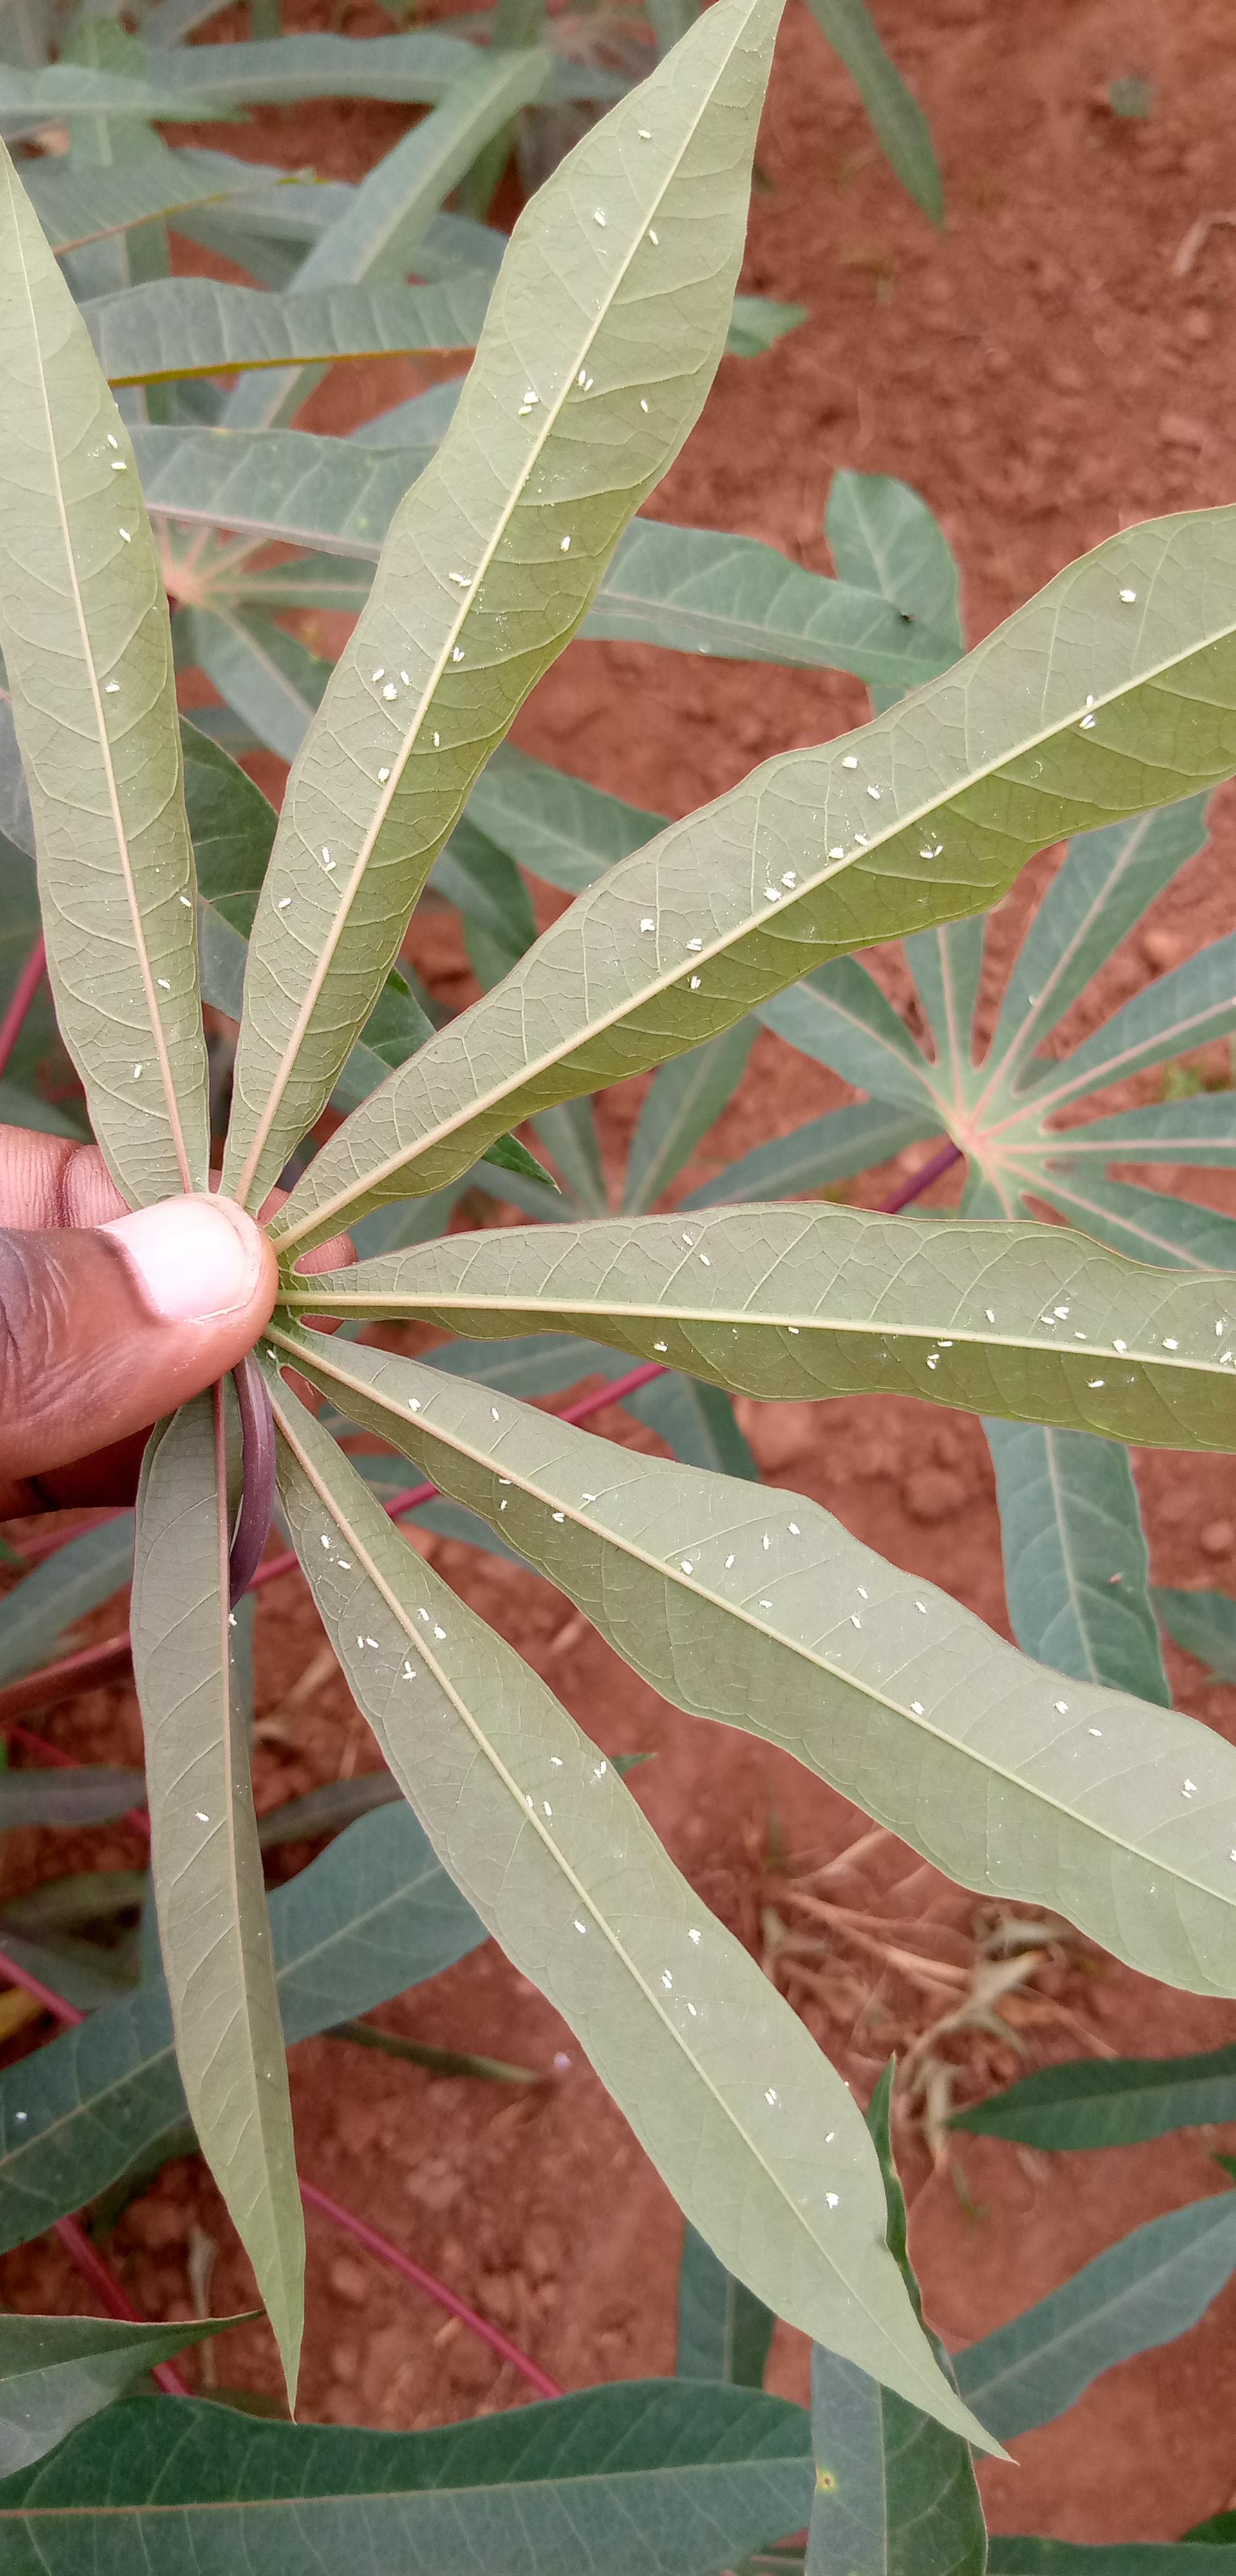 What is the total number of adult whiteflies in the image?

128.